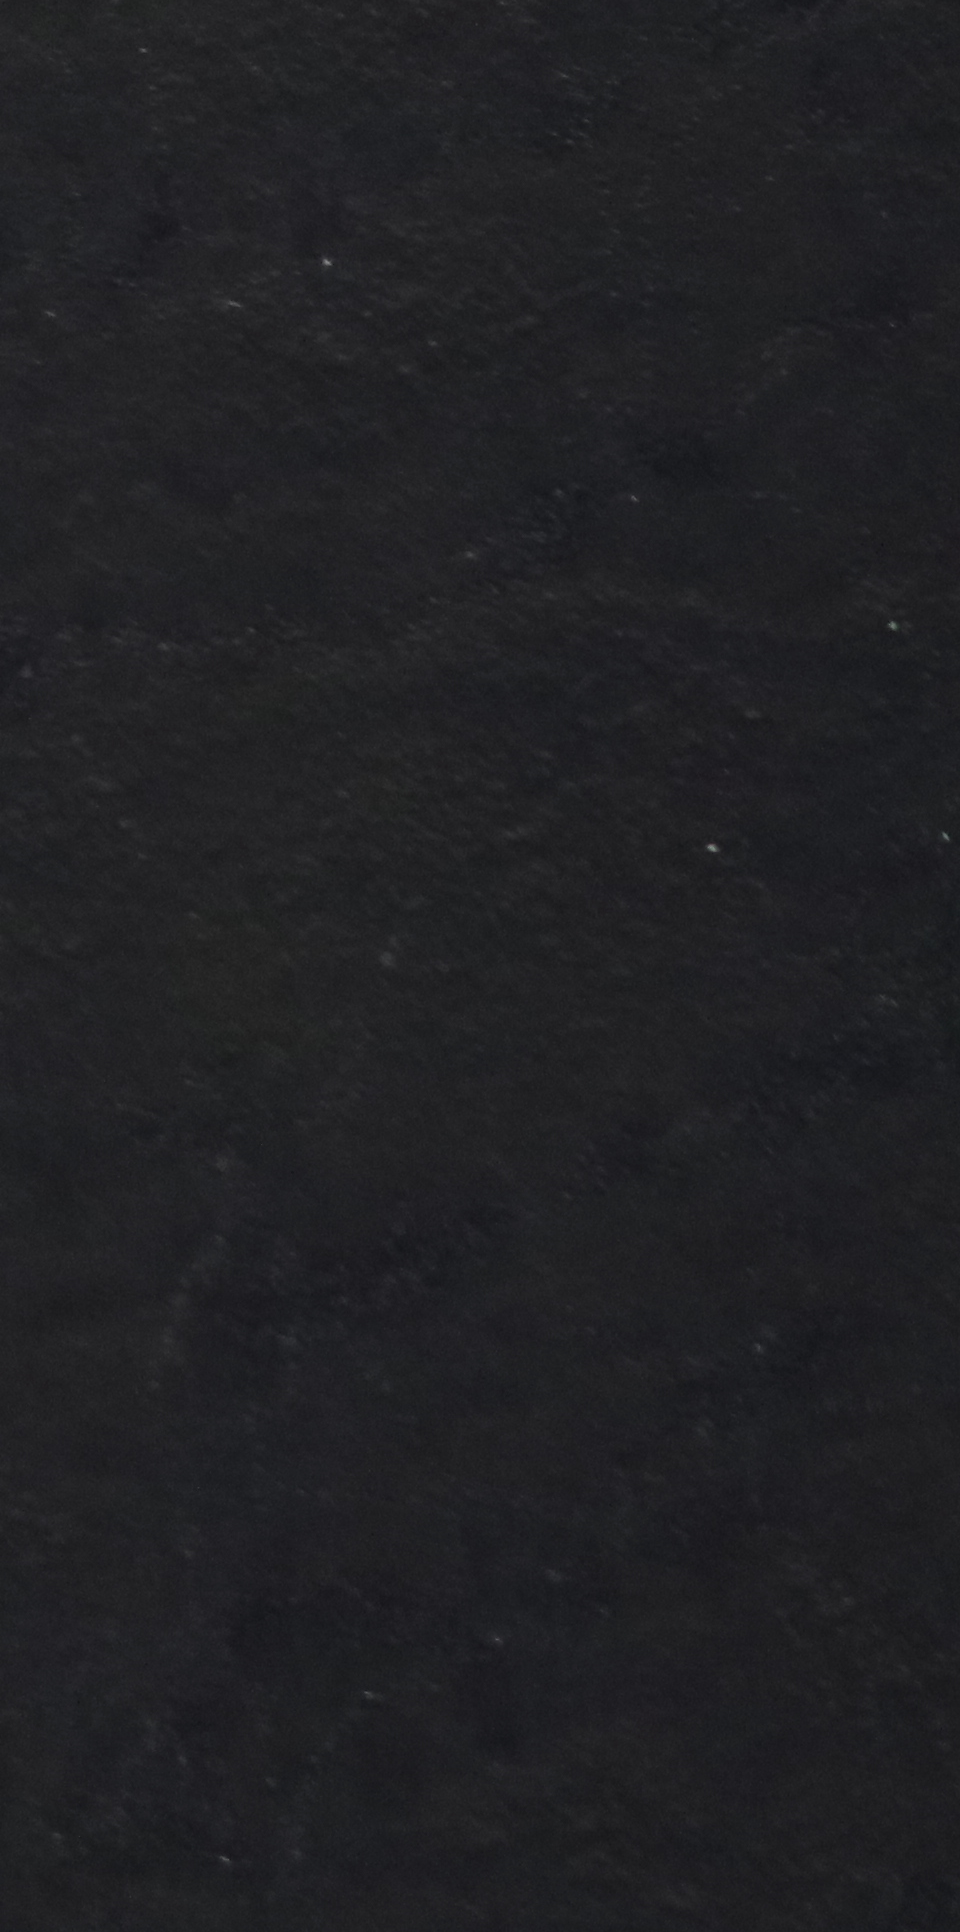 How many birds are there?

0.